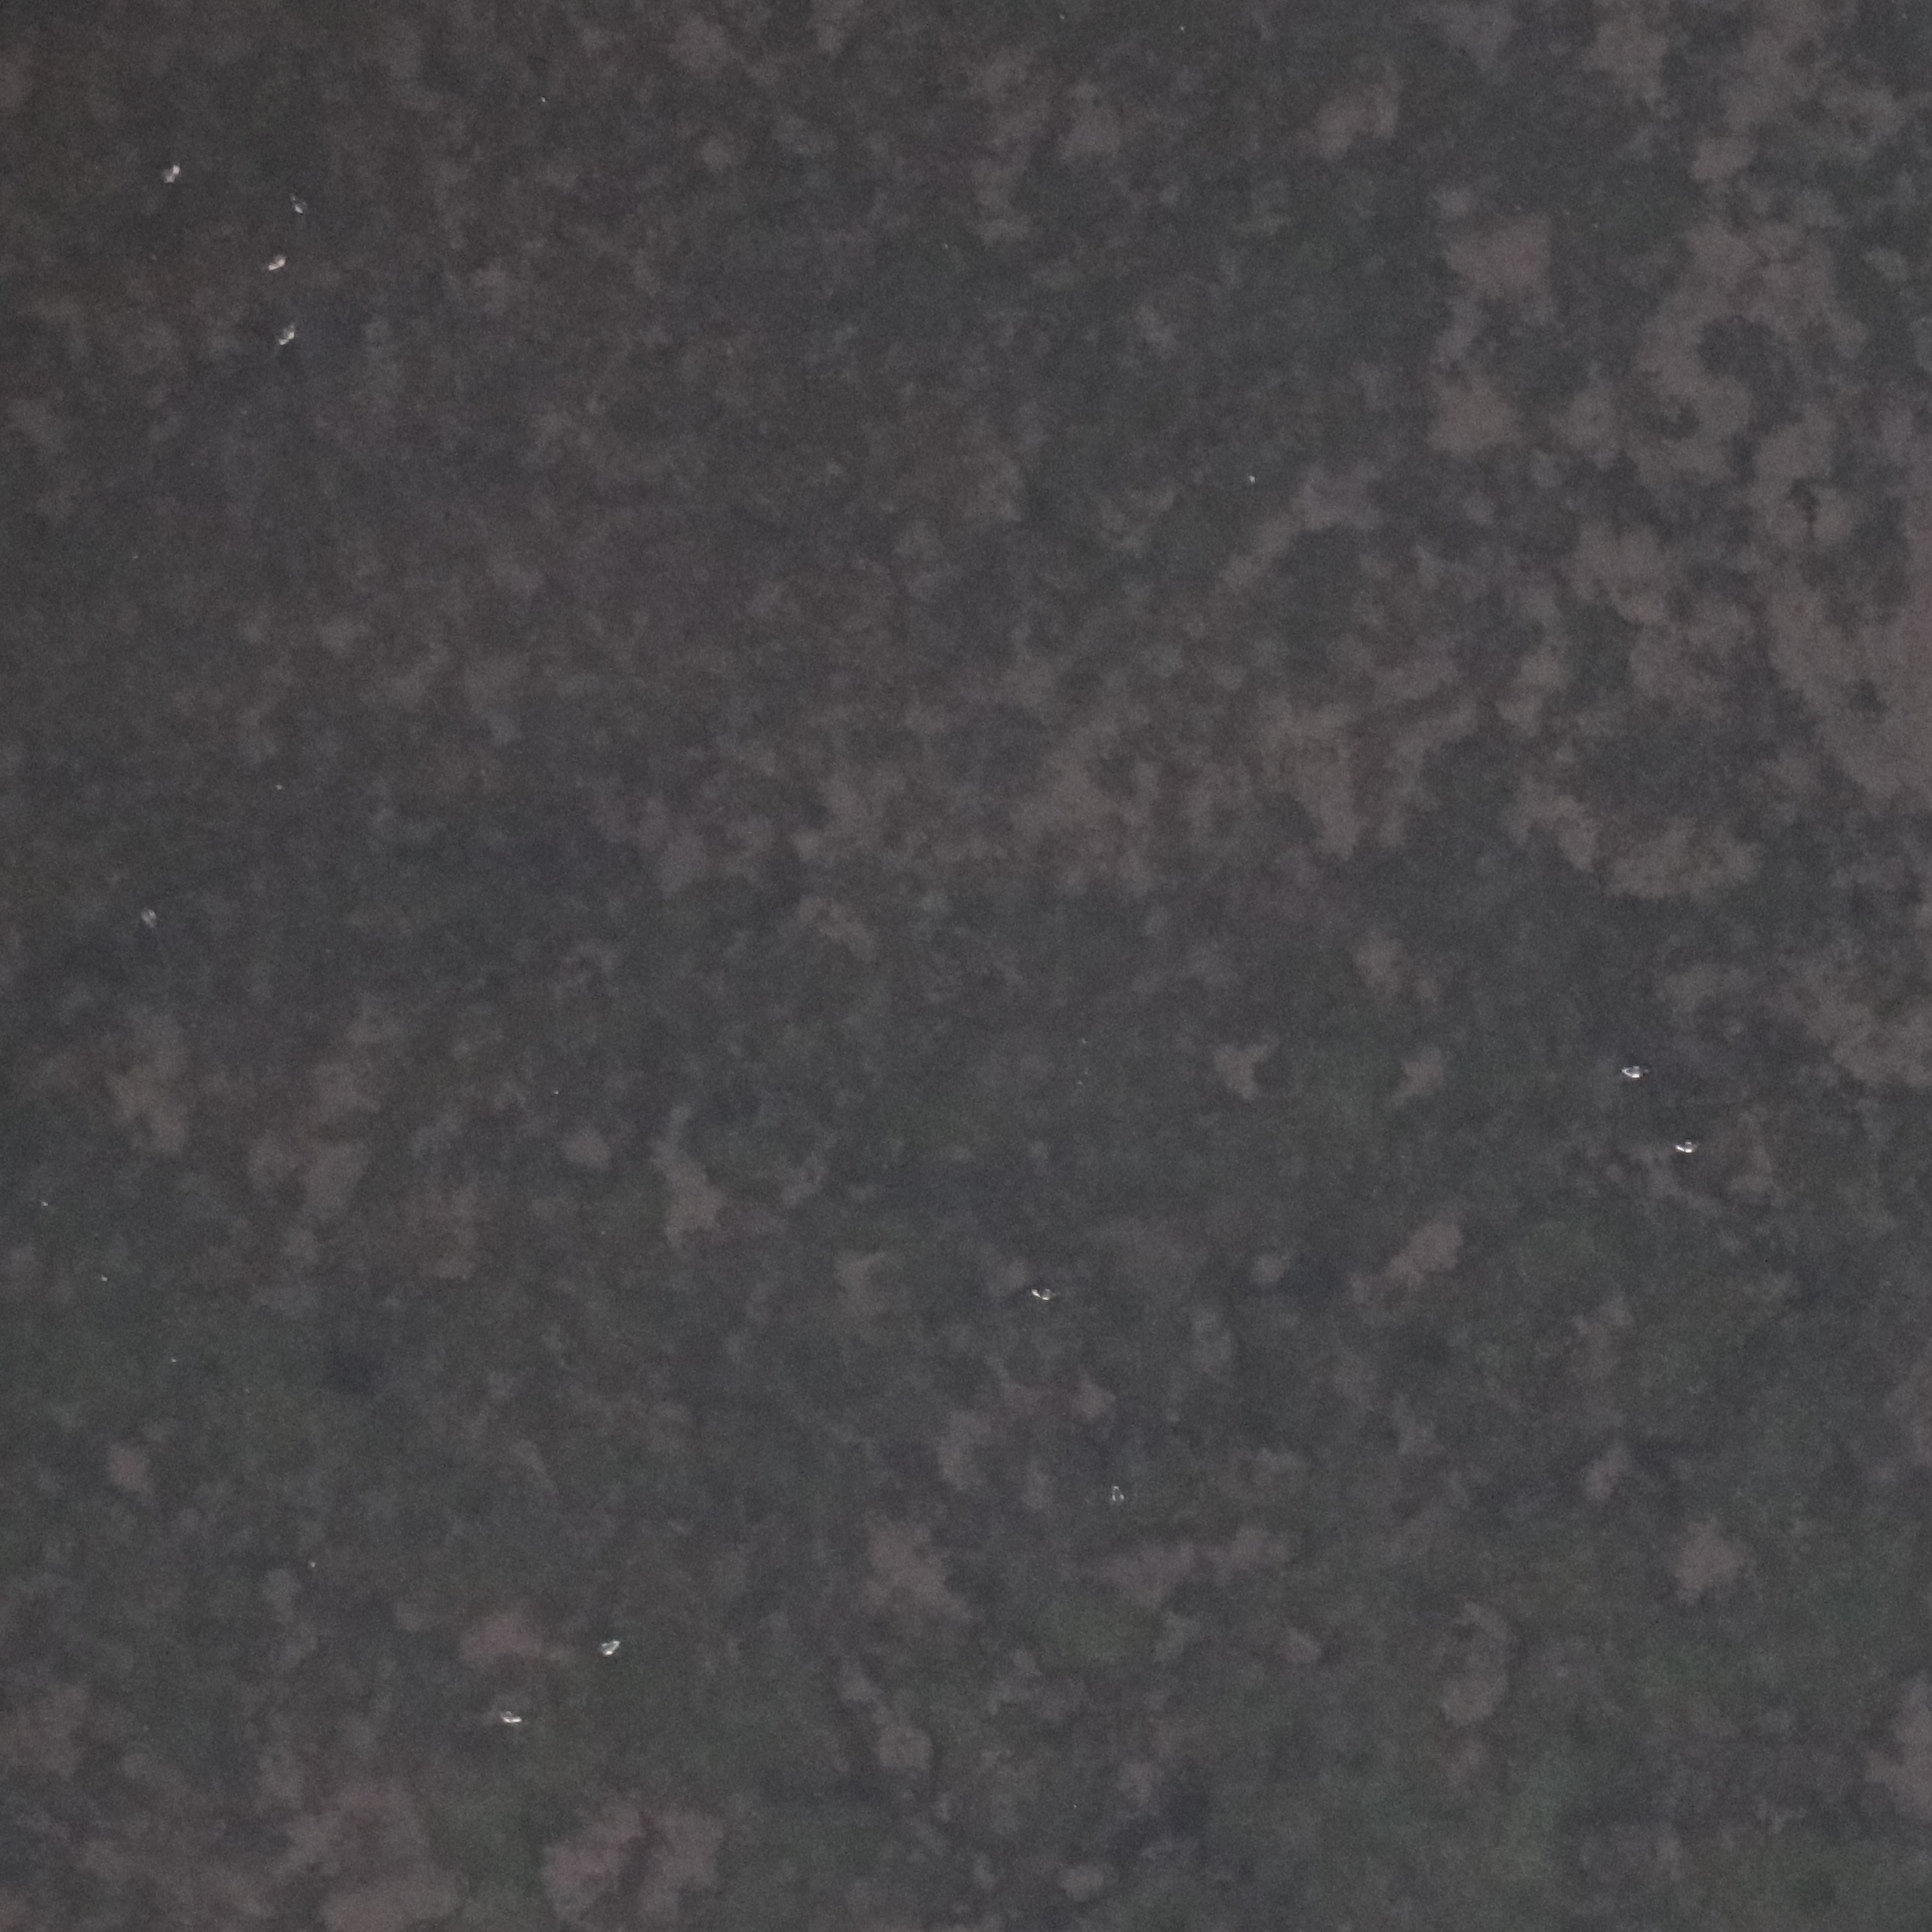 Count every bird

11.